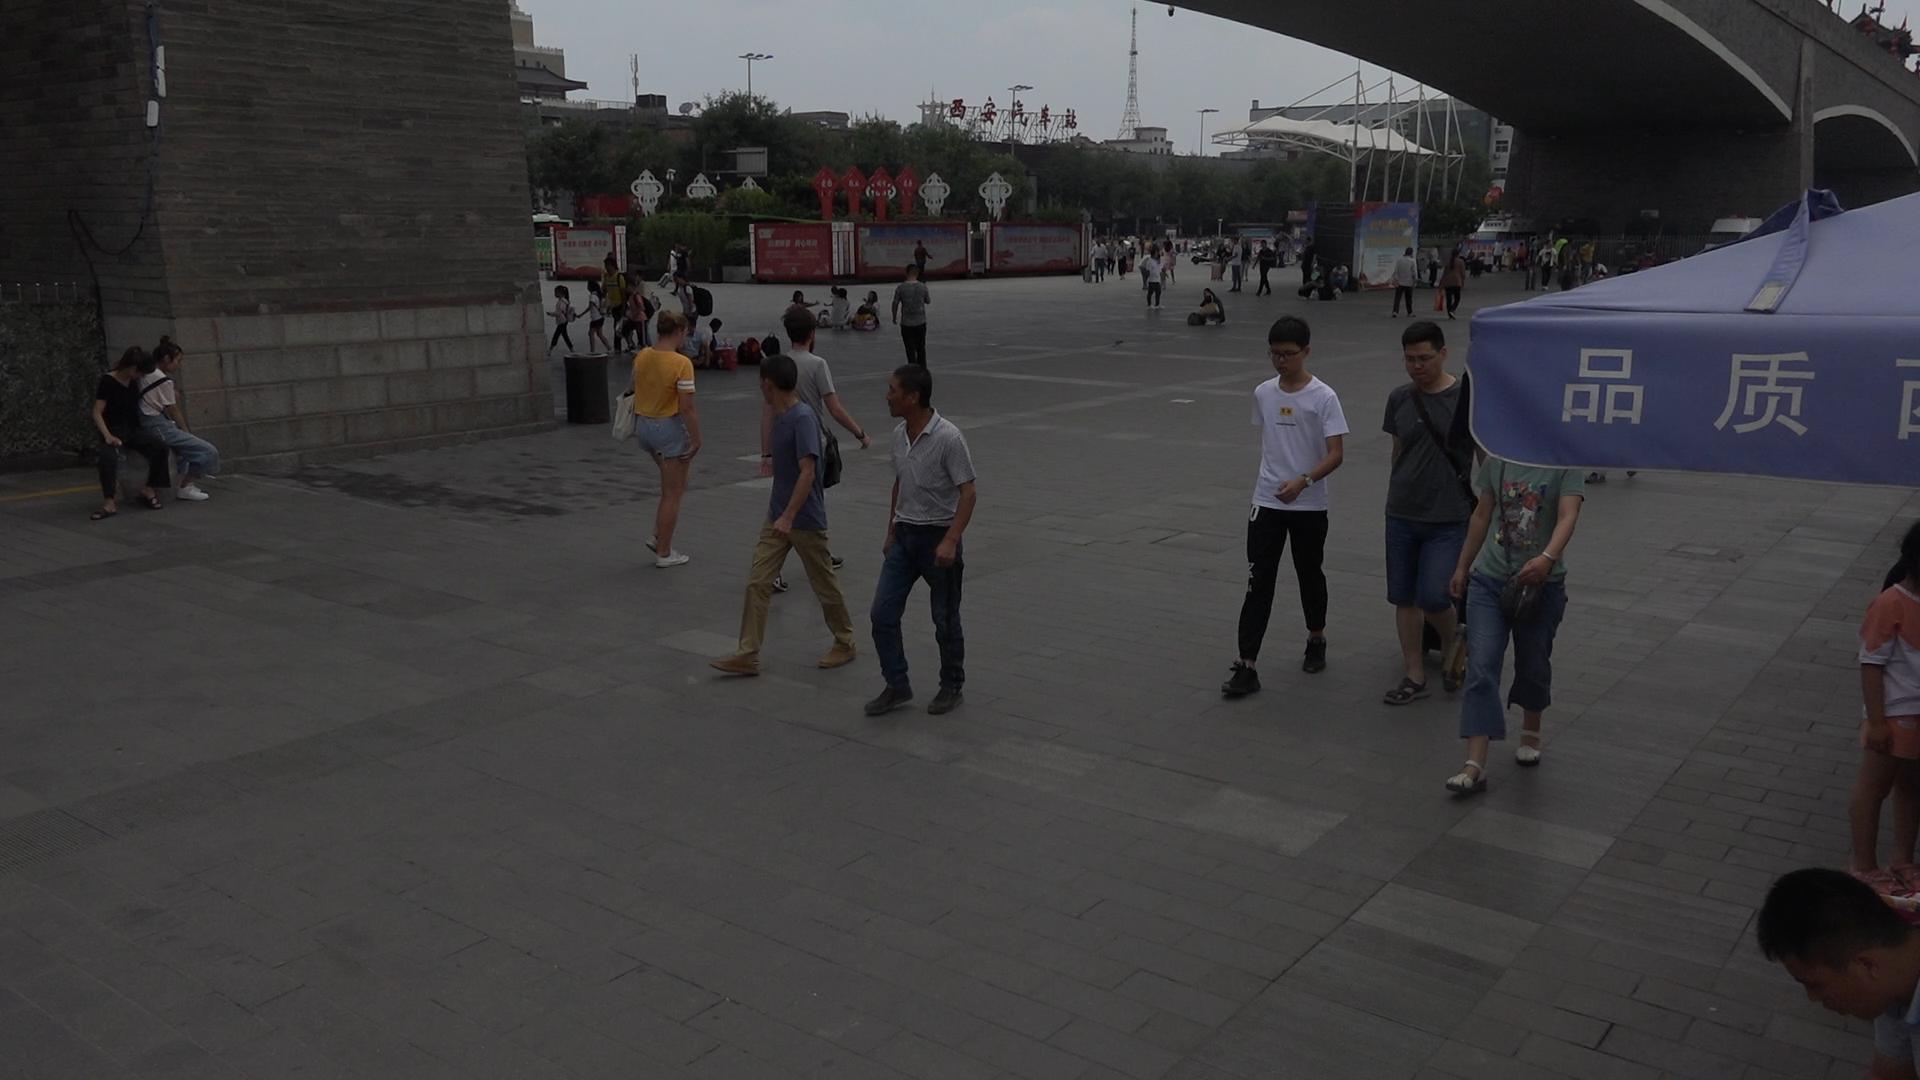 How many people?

62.